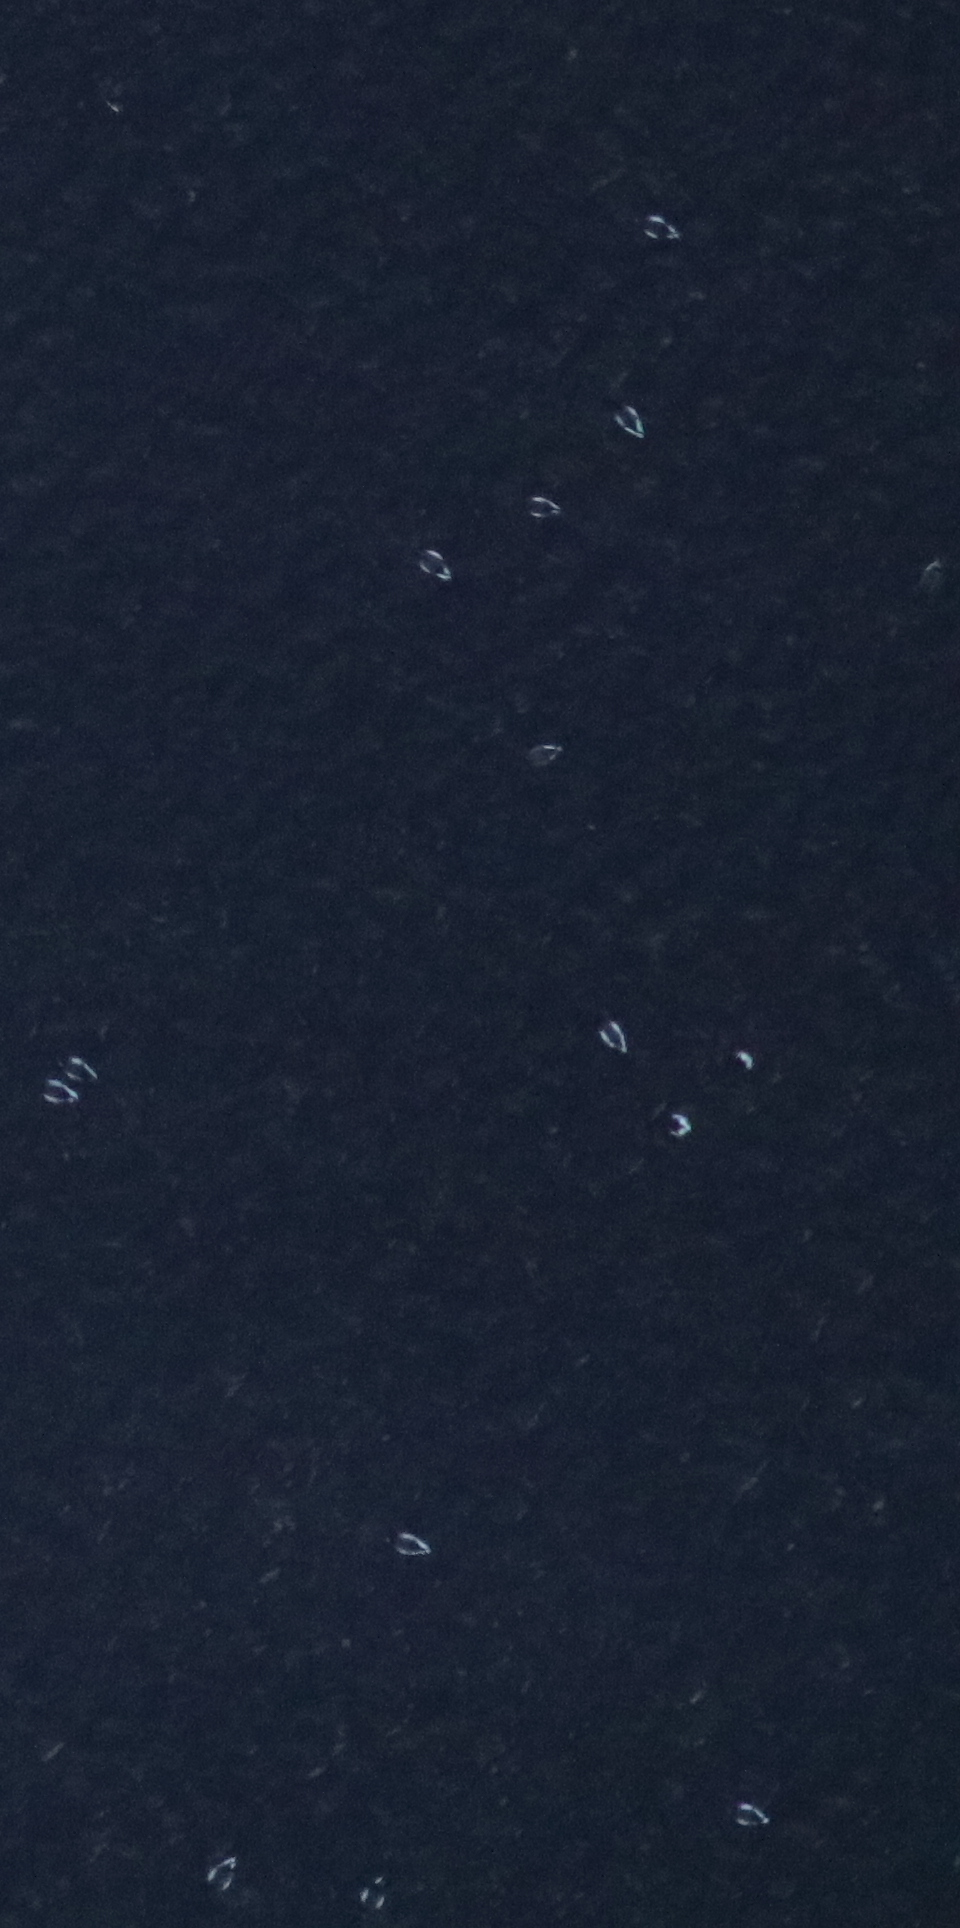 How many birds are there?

13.